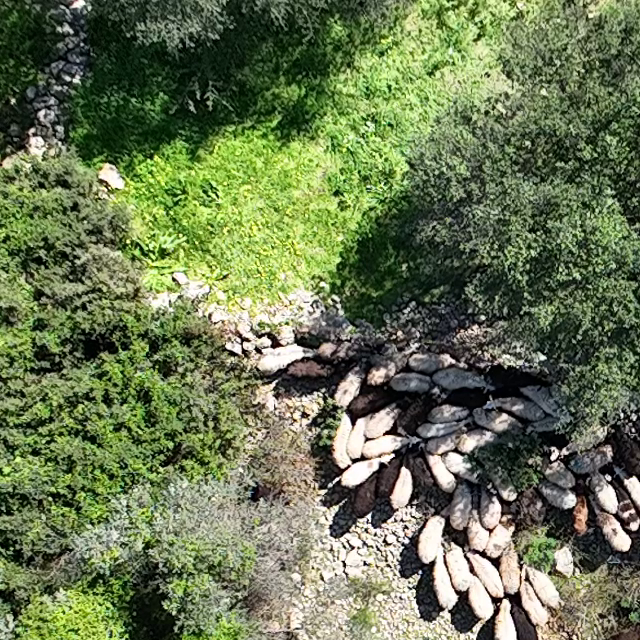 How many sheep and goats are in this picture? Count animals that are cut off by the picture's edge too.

53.